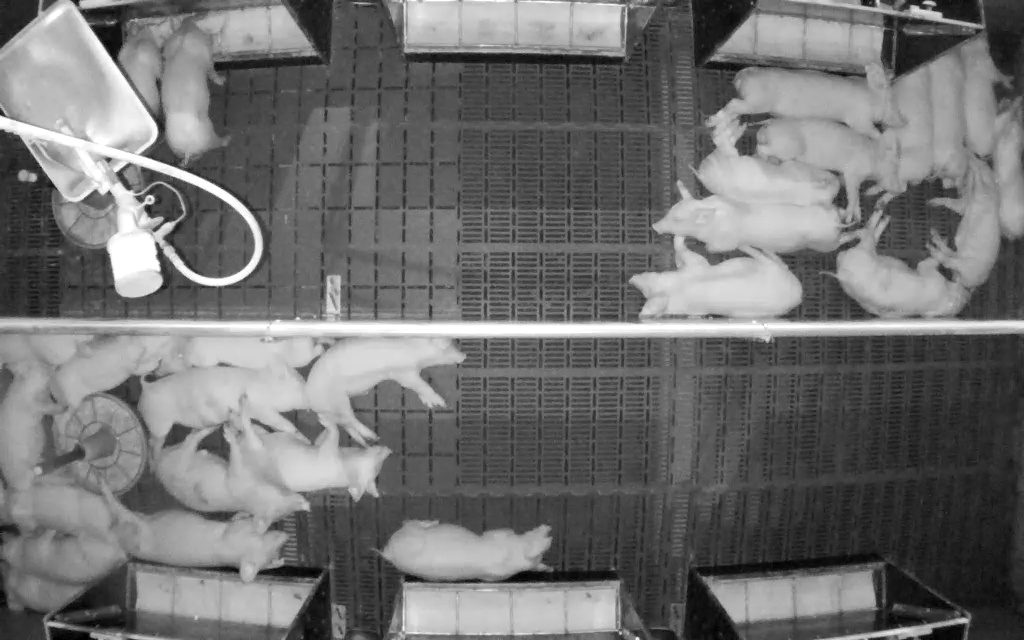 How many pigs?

26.